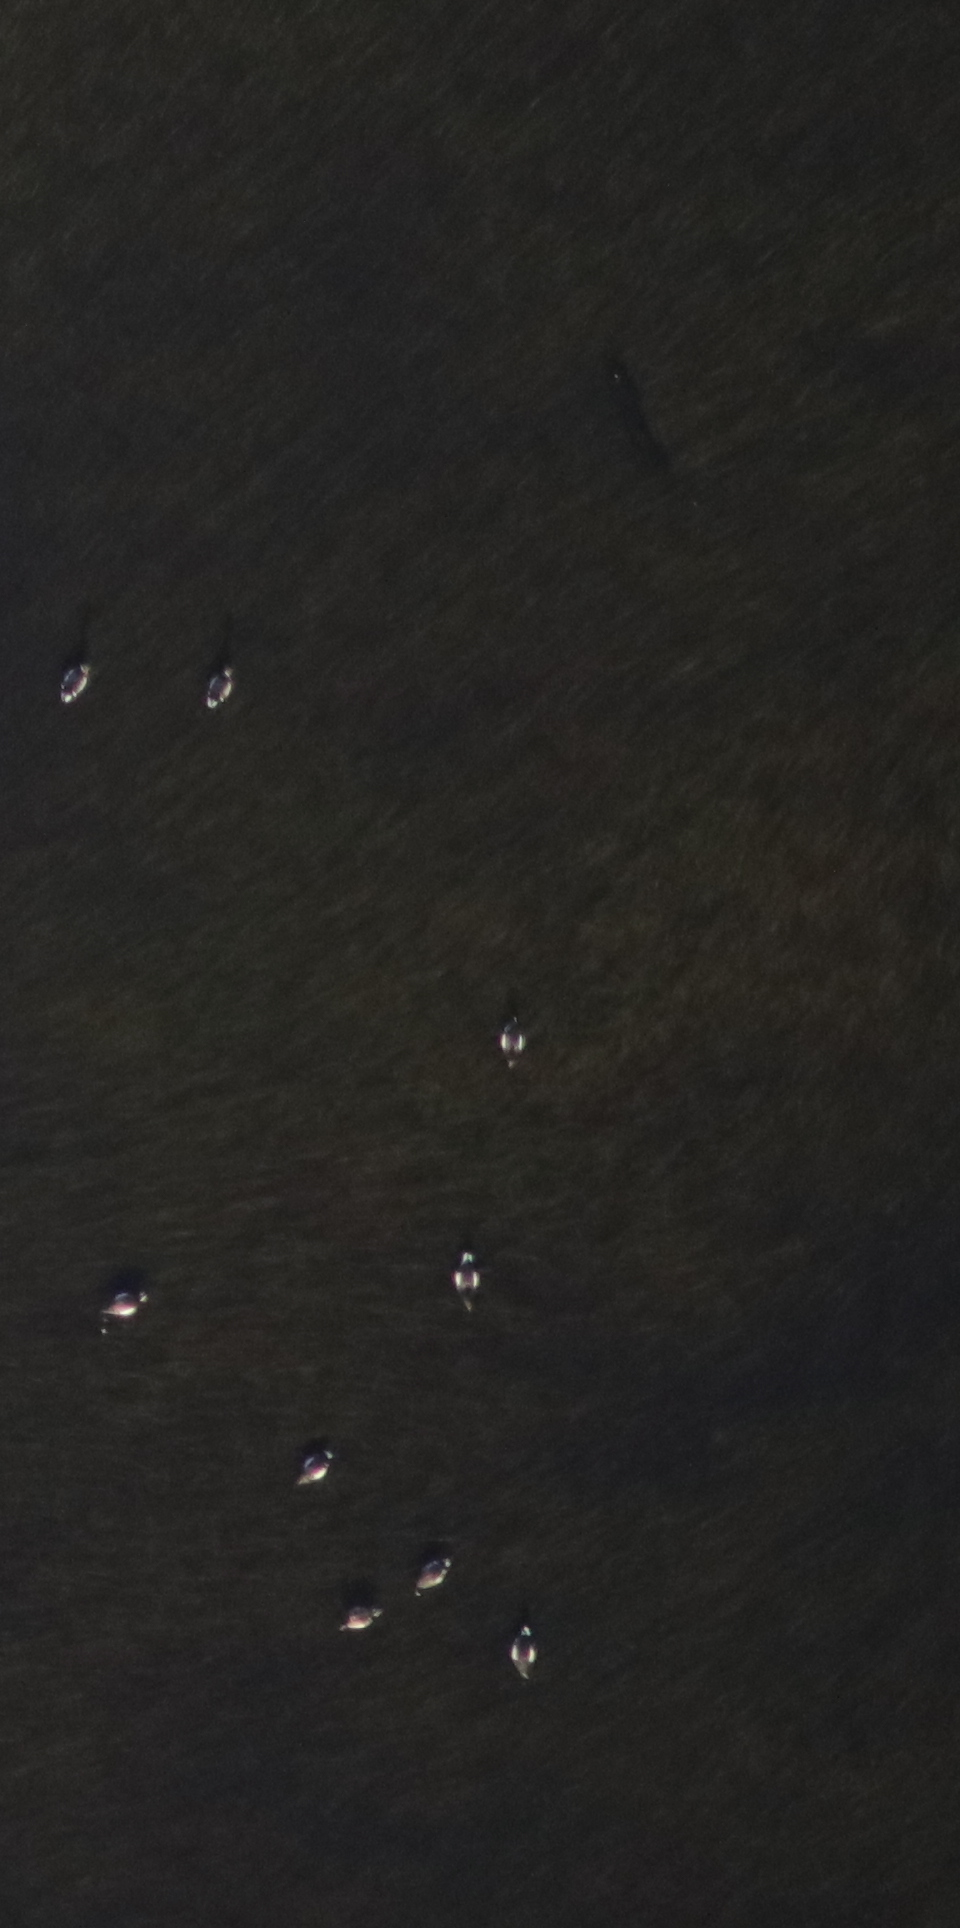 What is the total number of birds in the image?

9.